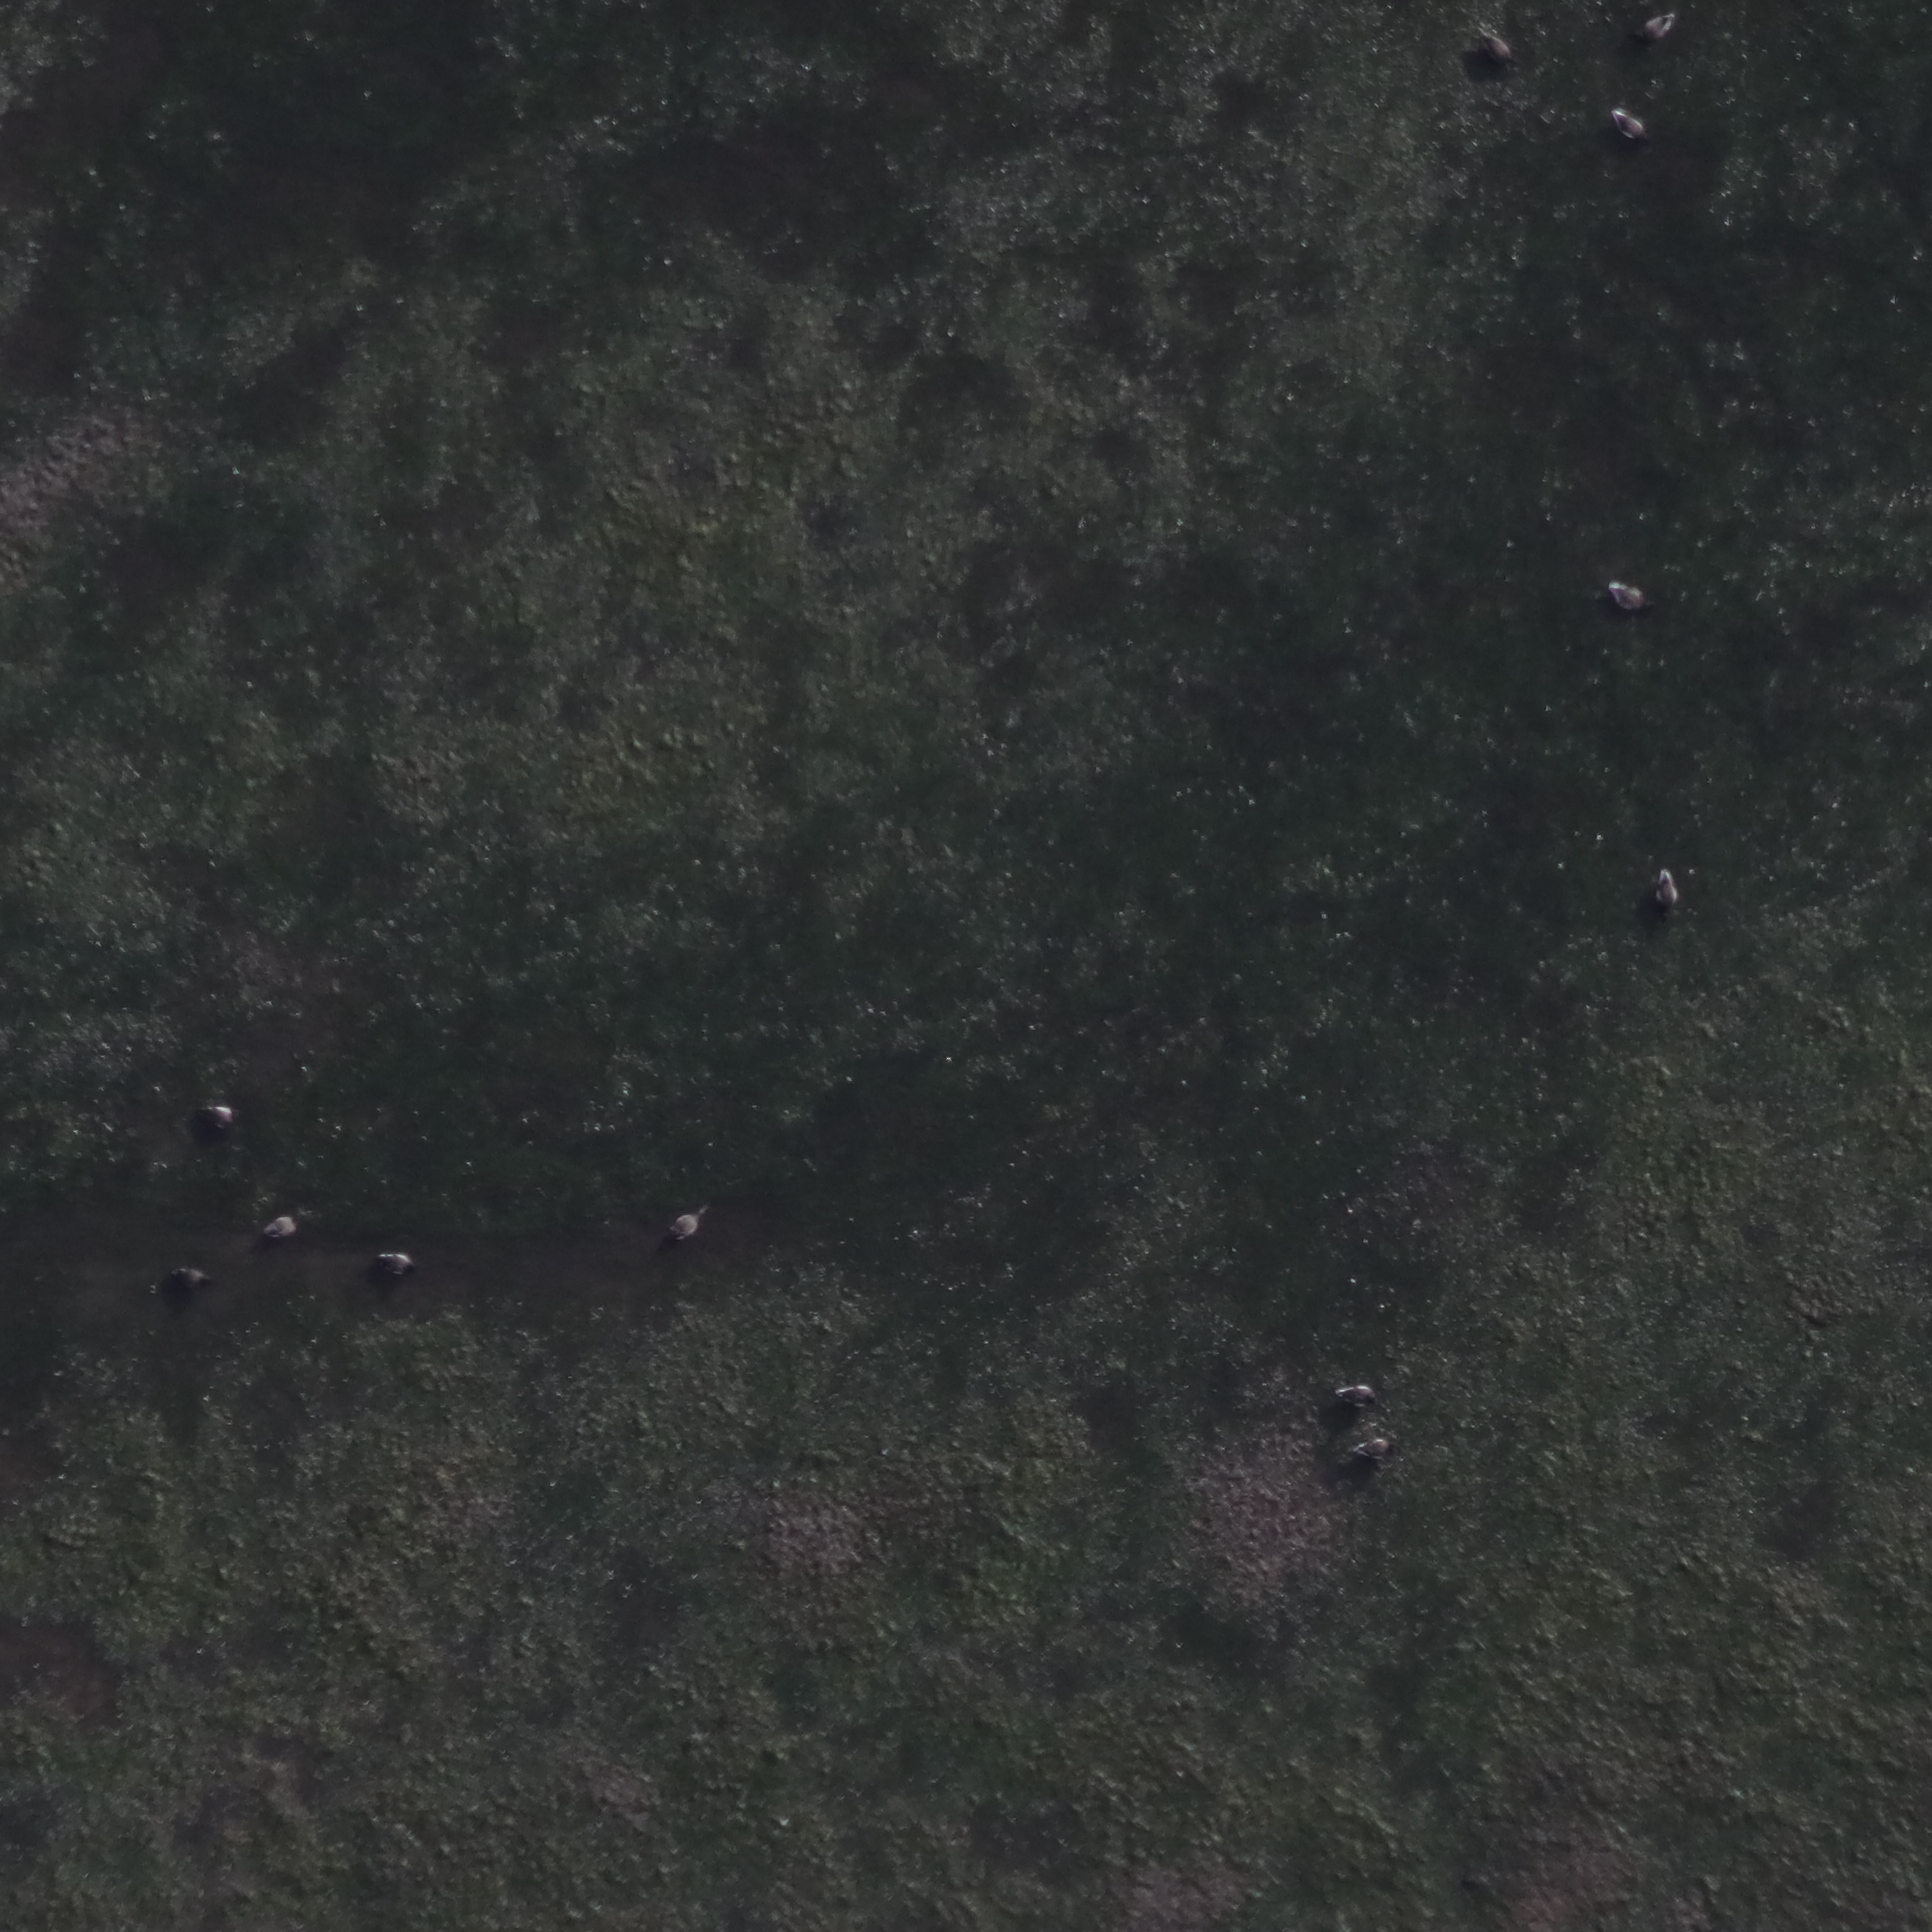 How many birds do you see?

12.